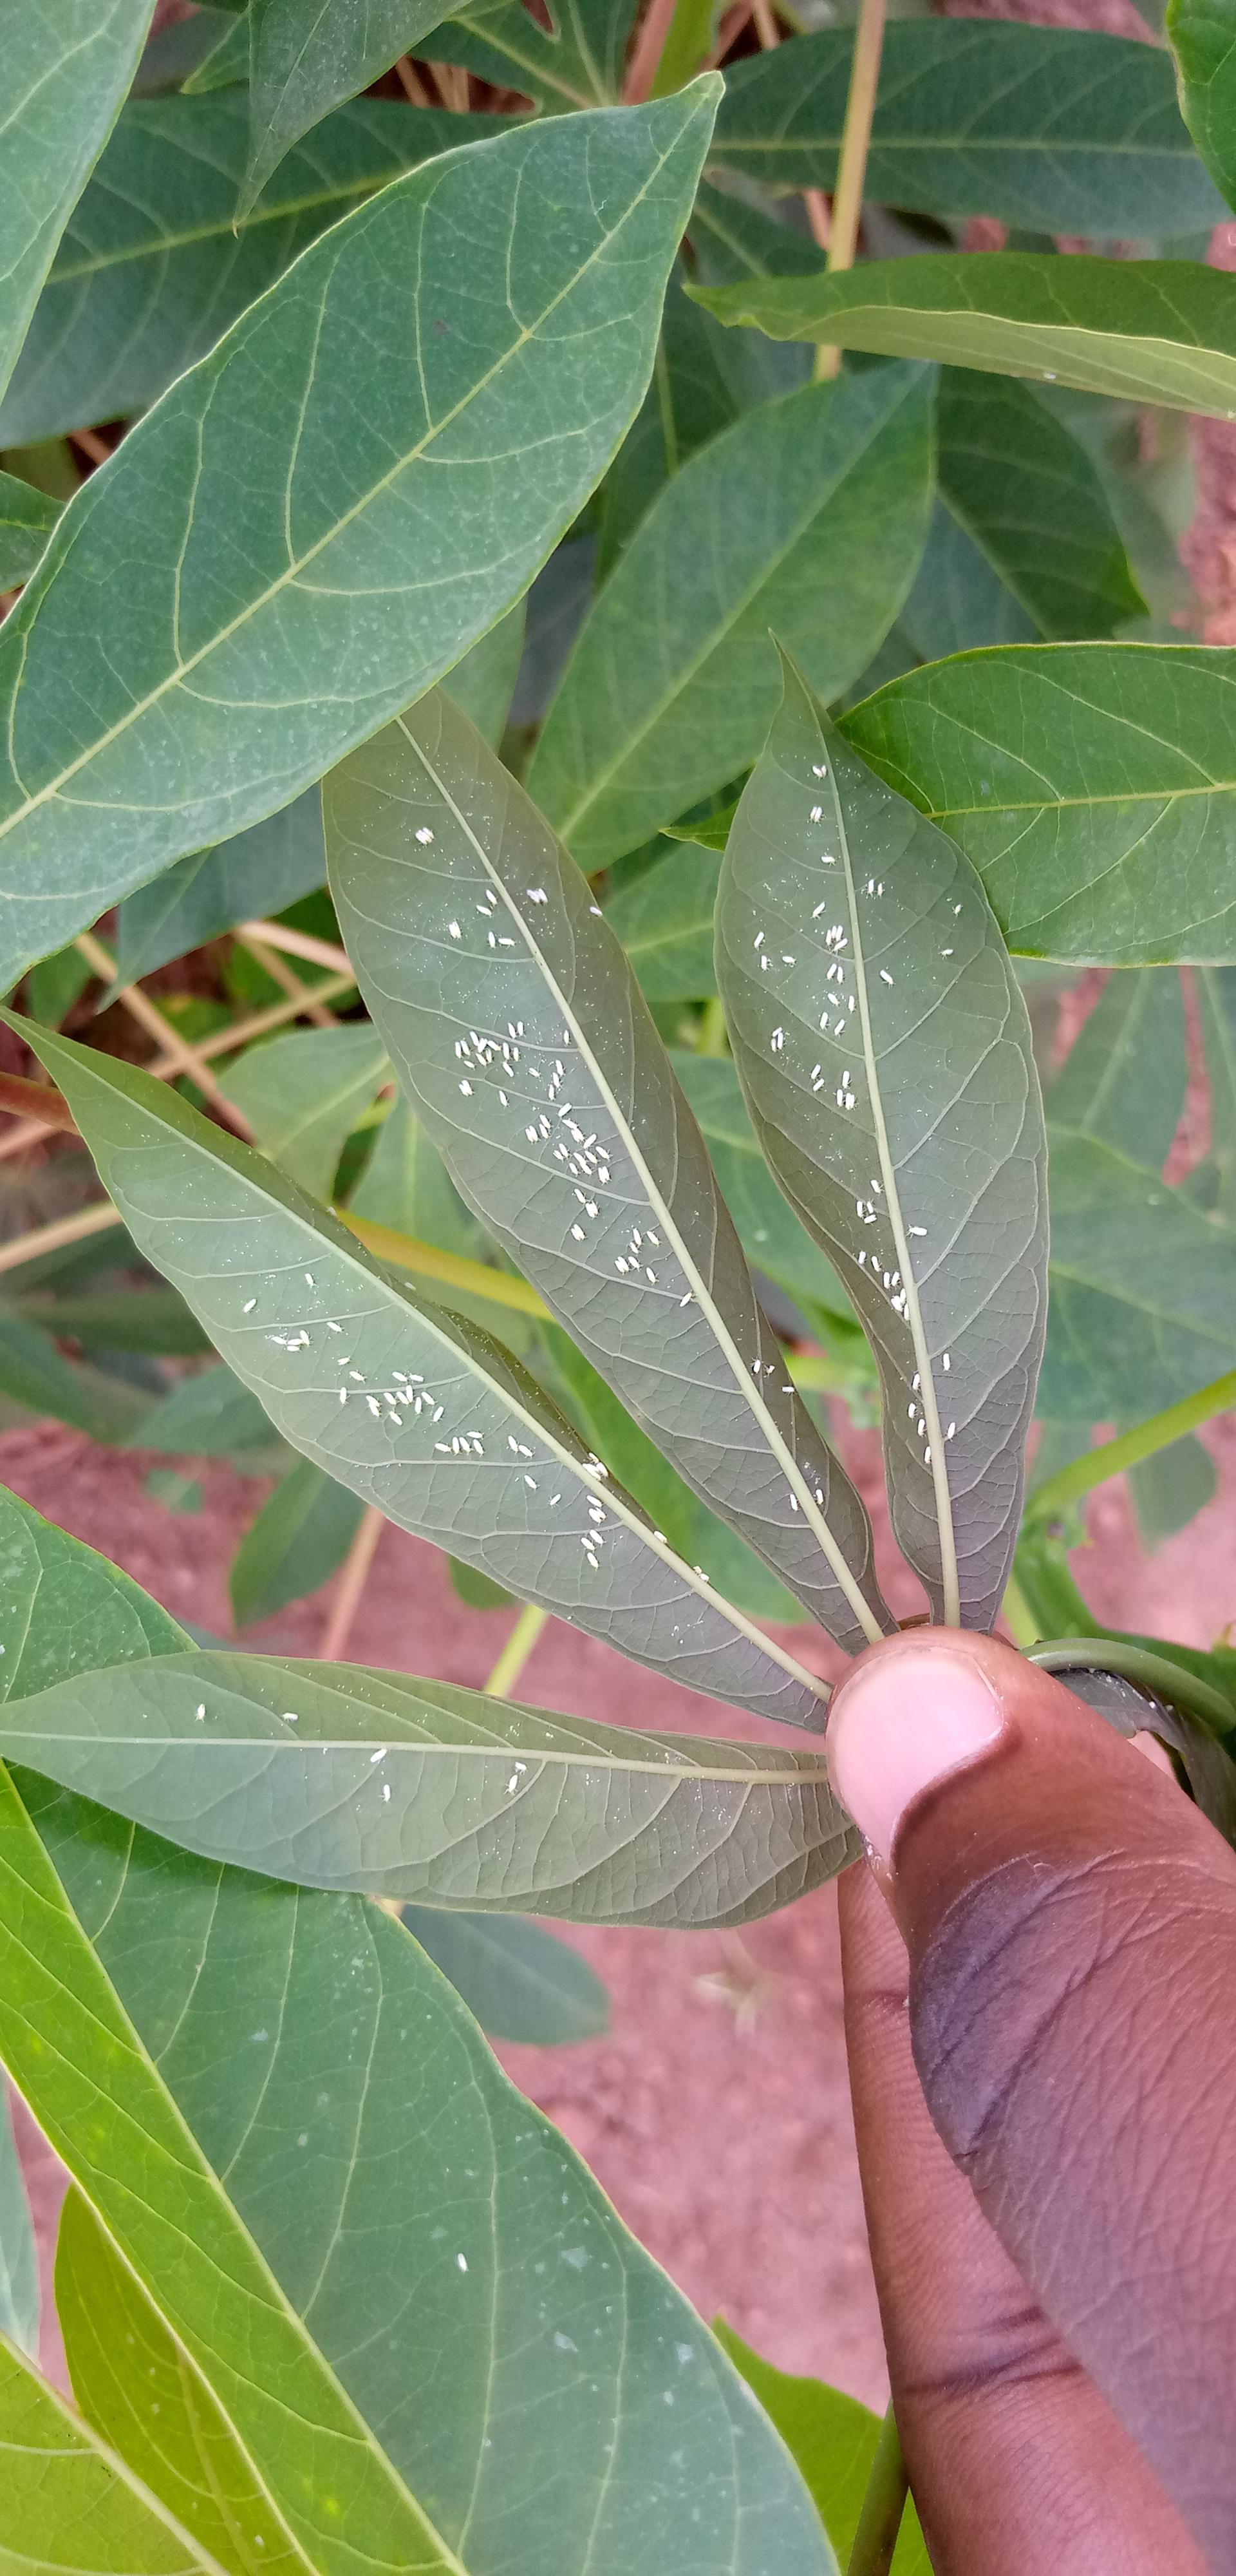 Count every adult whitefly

169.